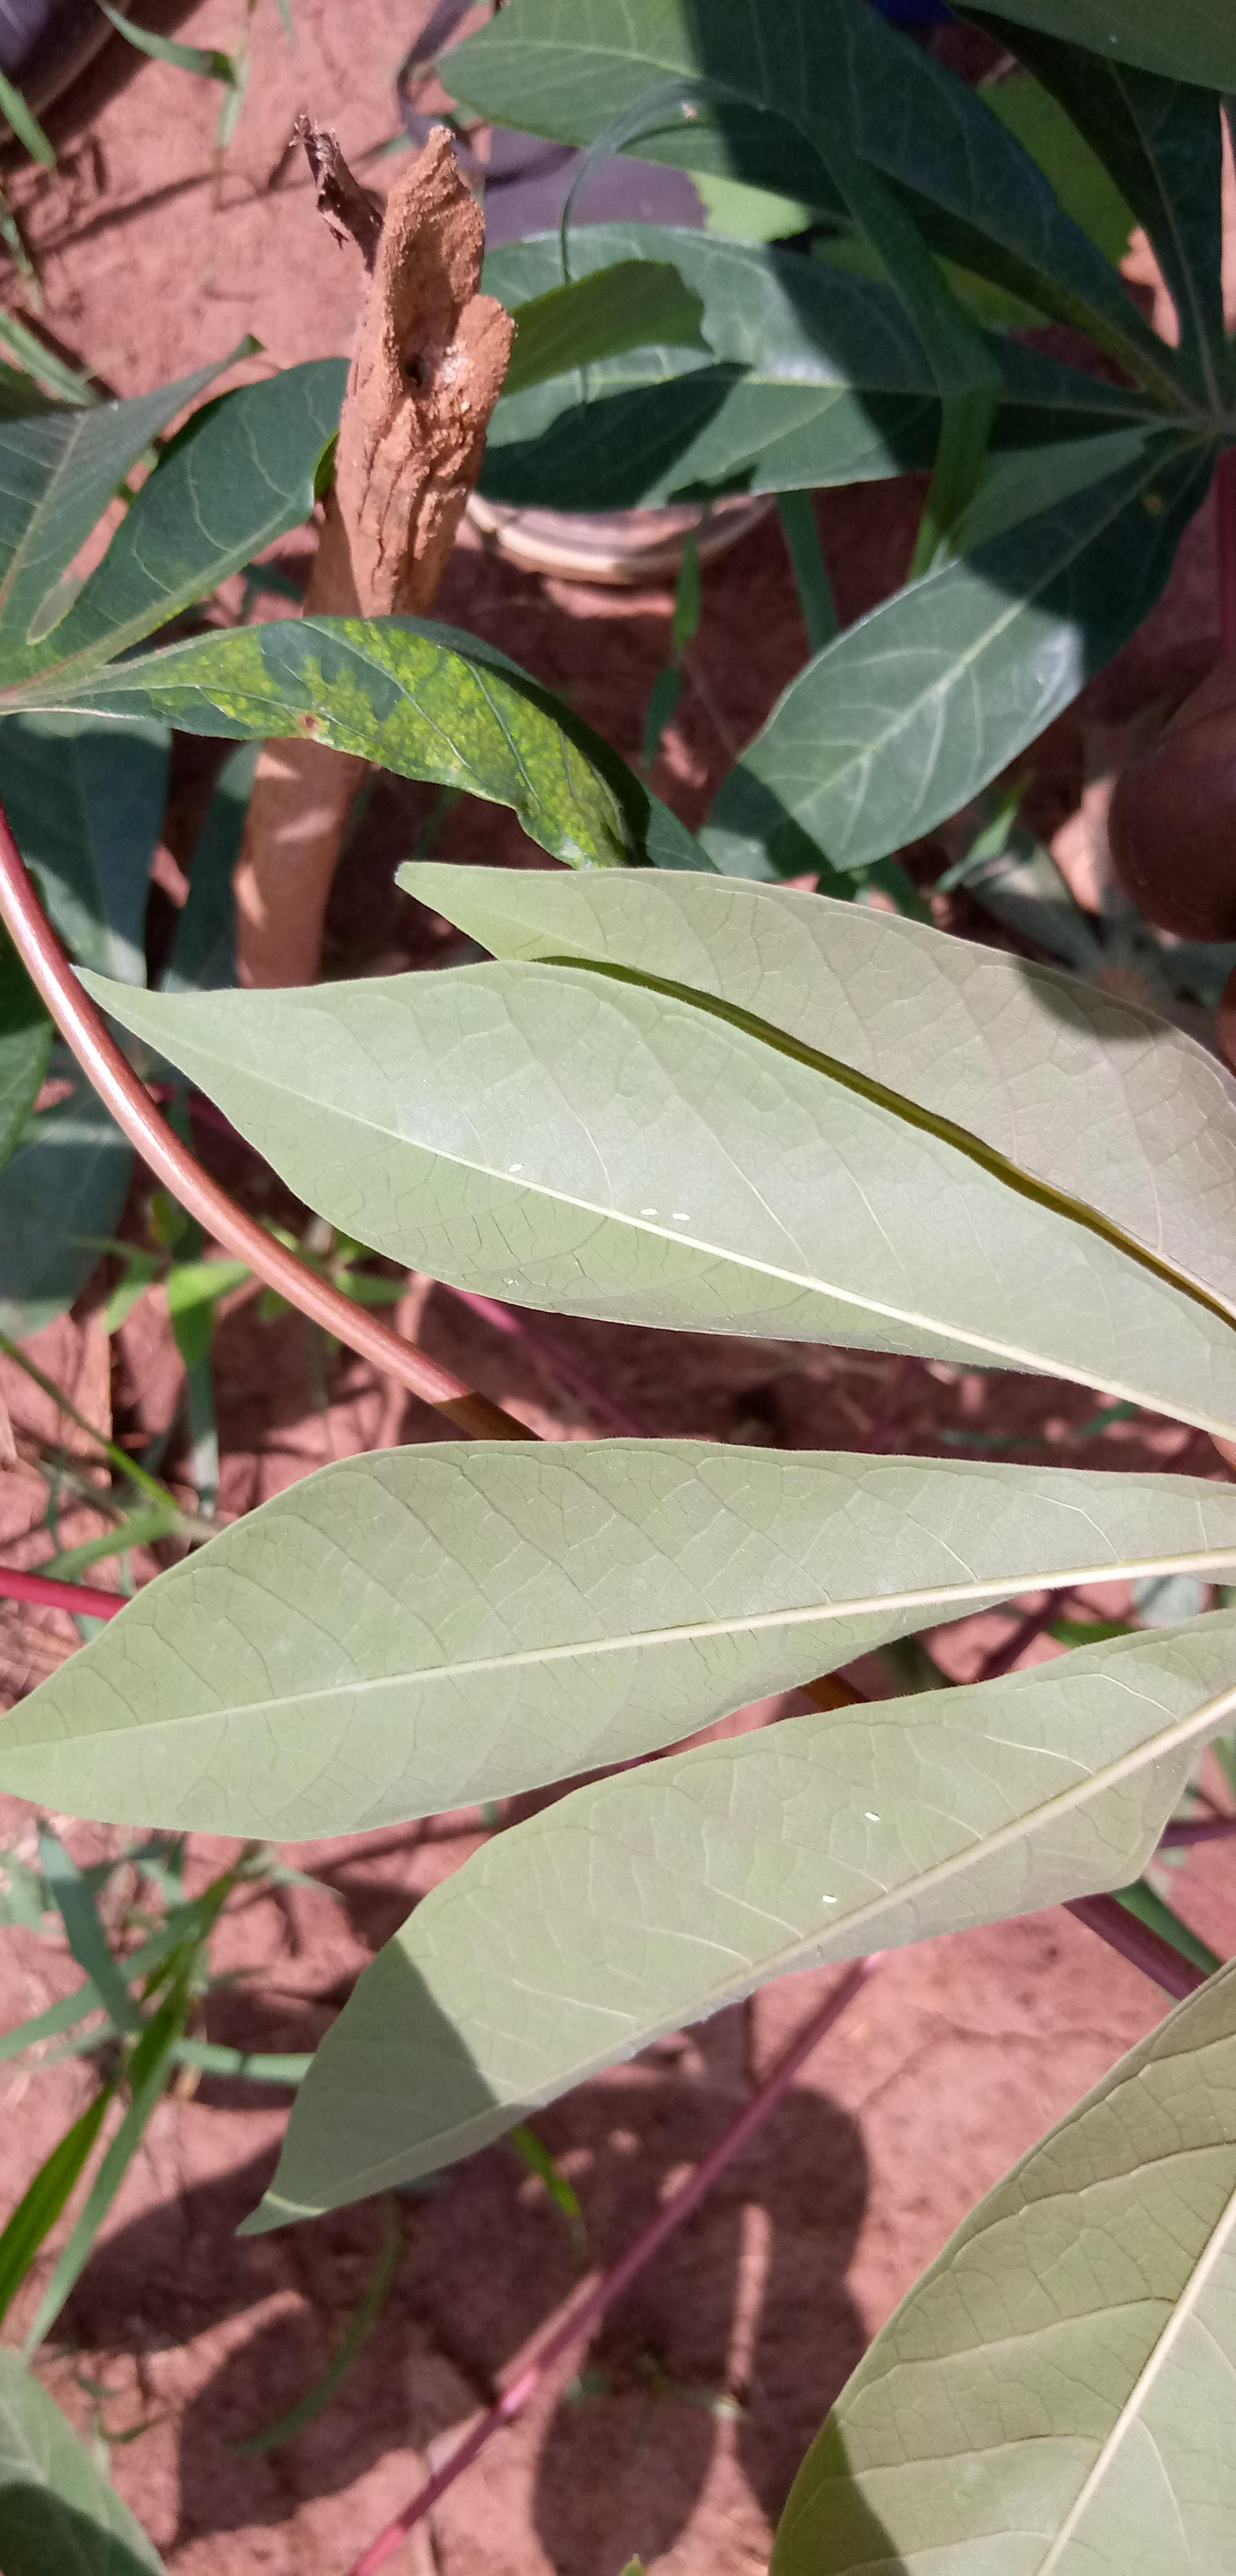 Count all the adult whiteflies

5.